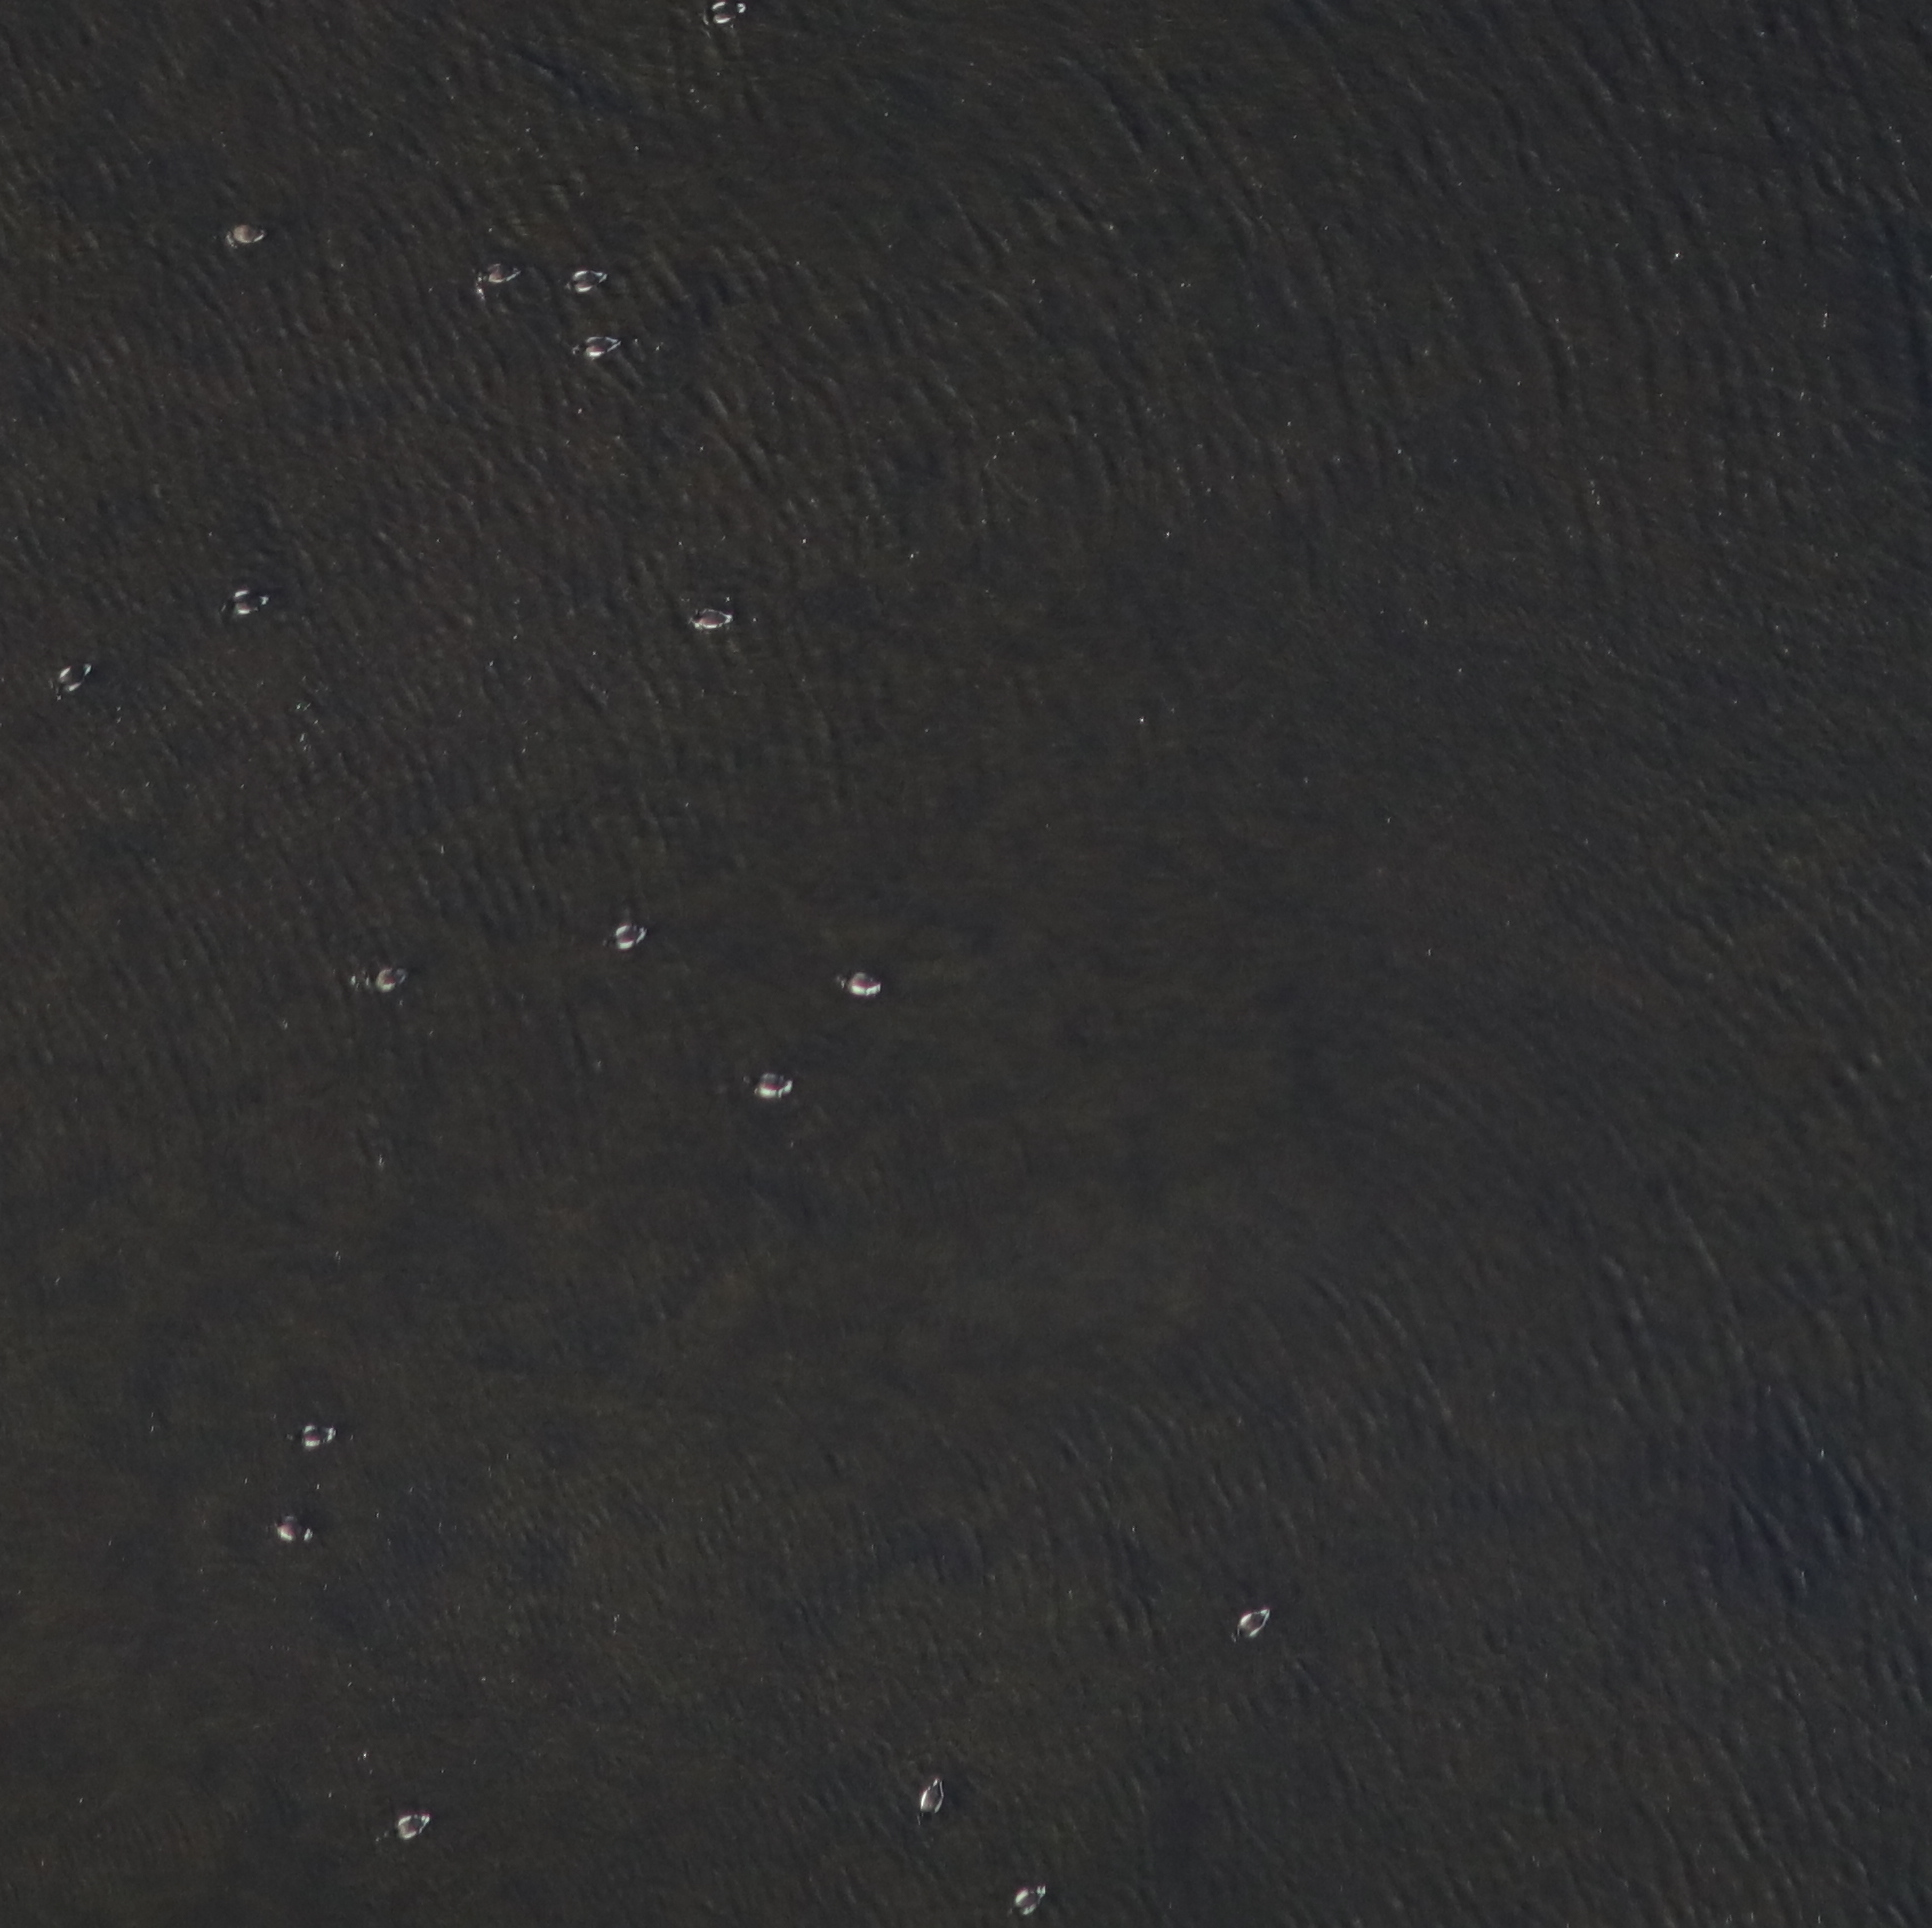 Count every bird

18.